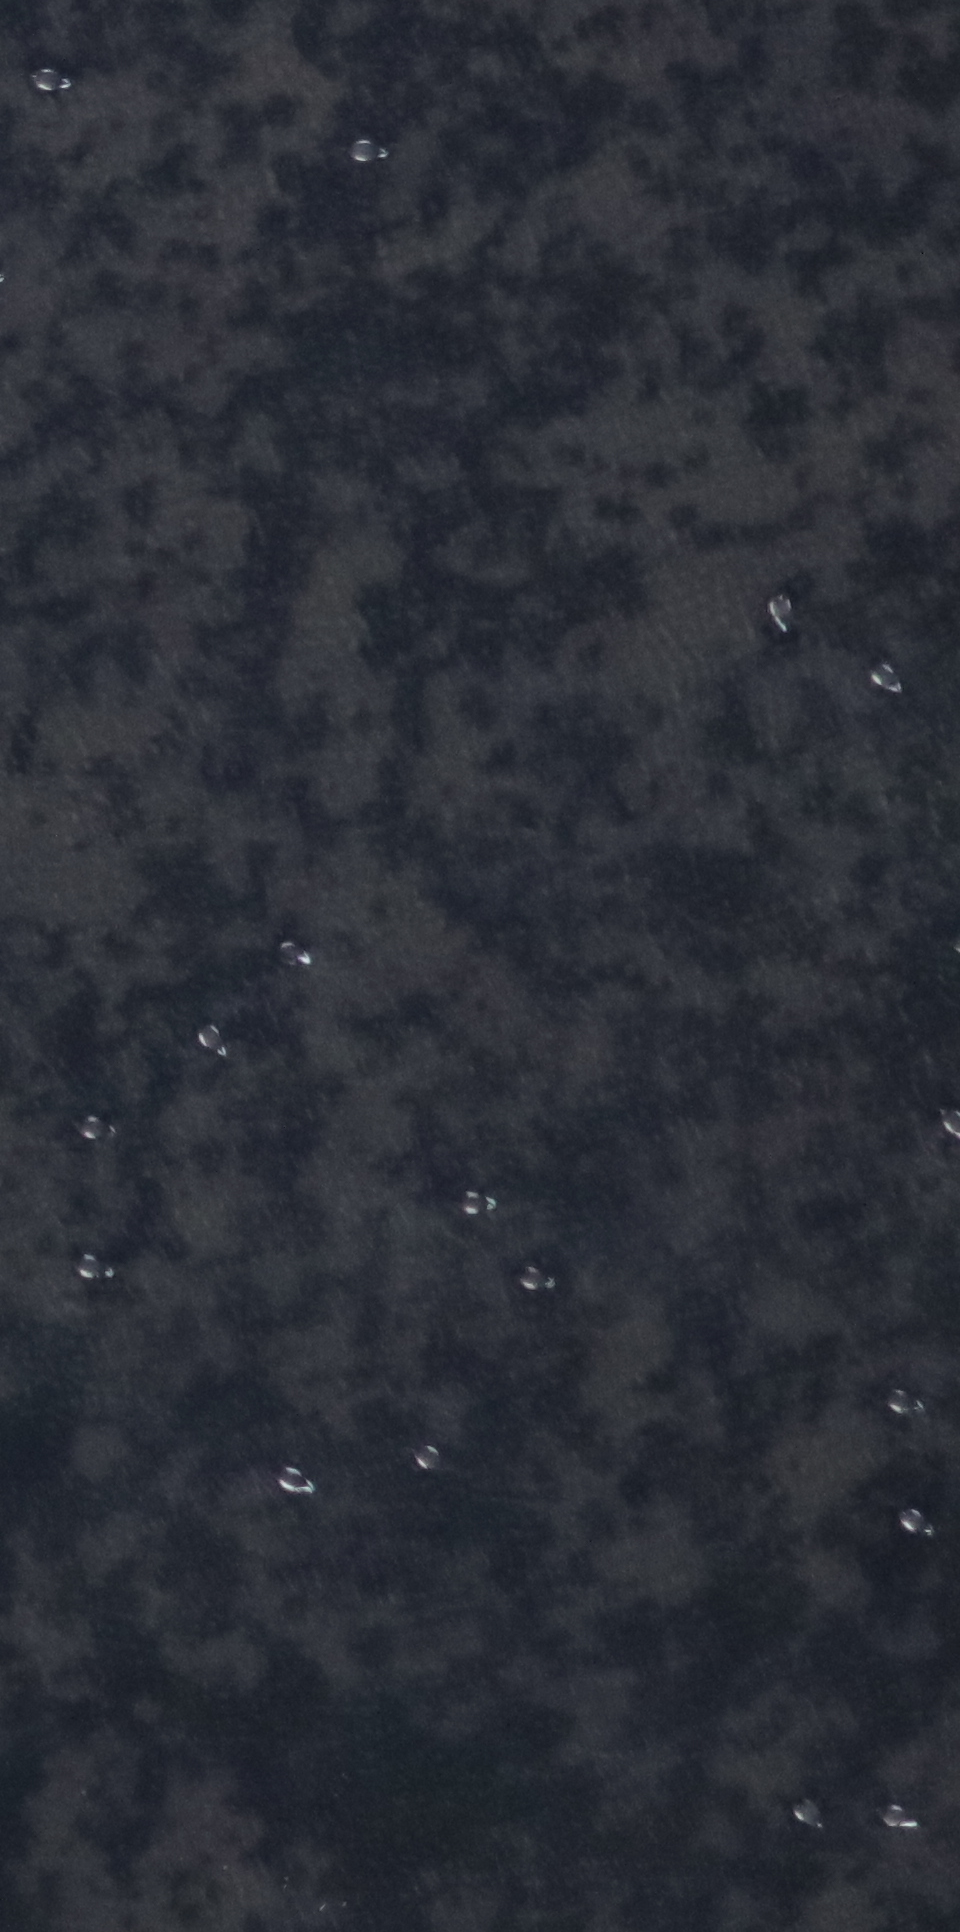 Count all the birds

17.